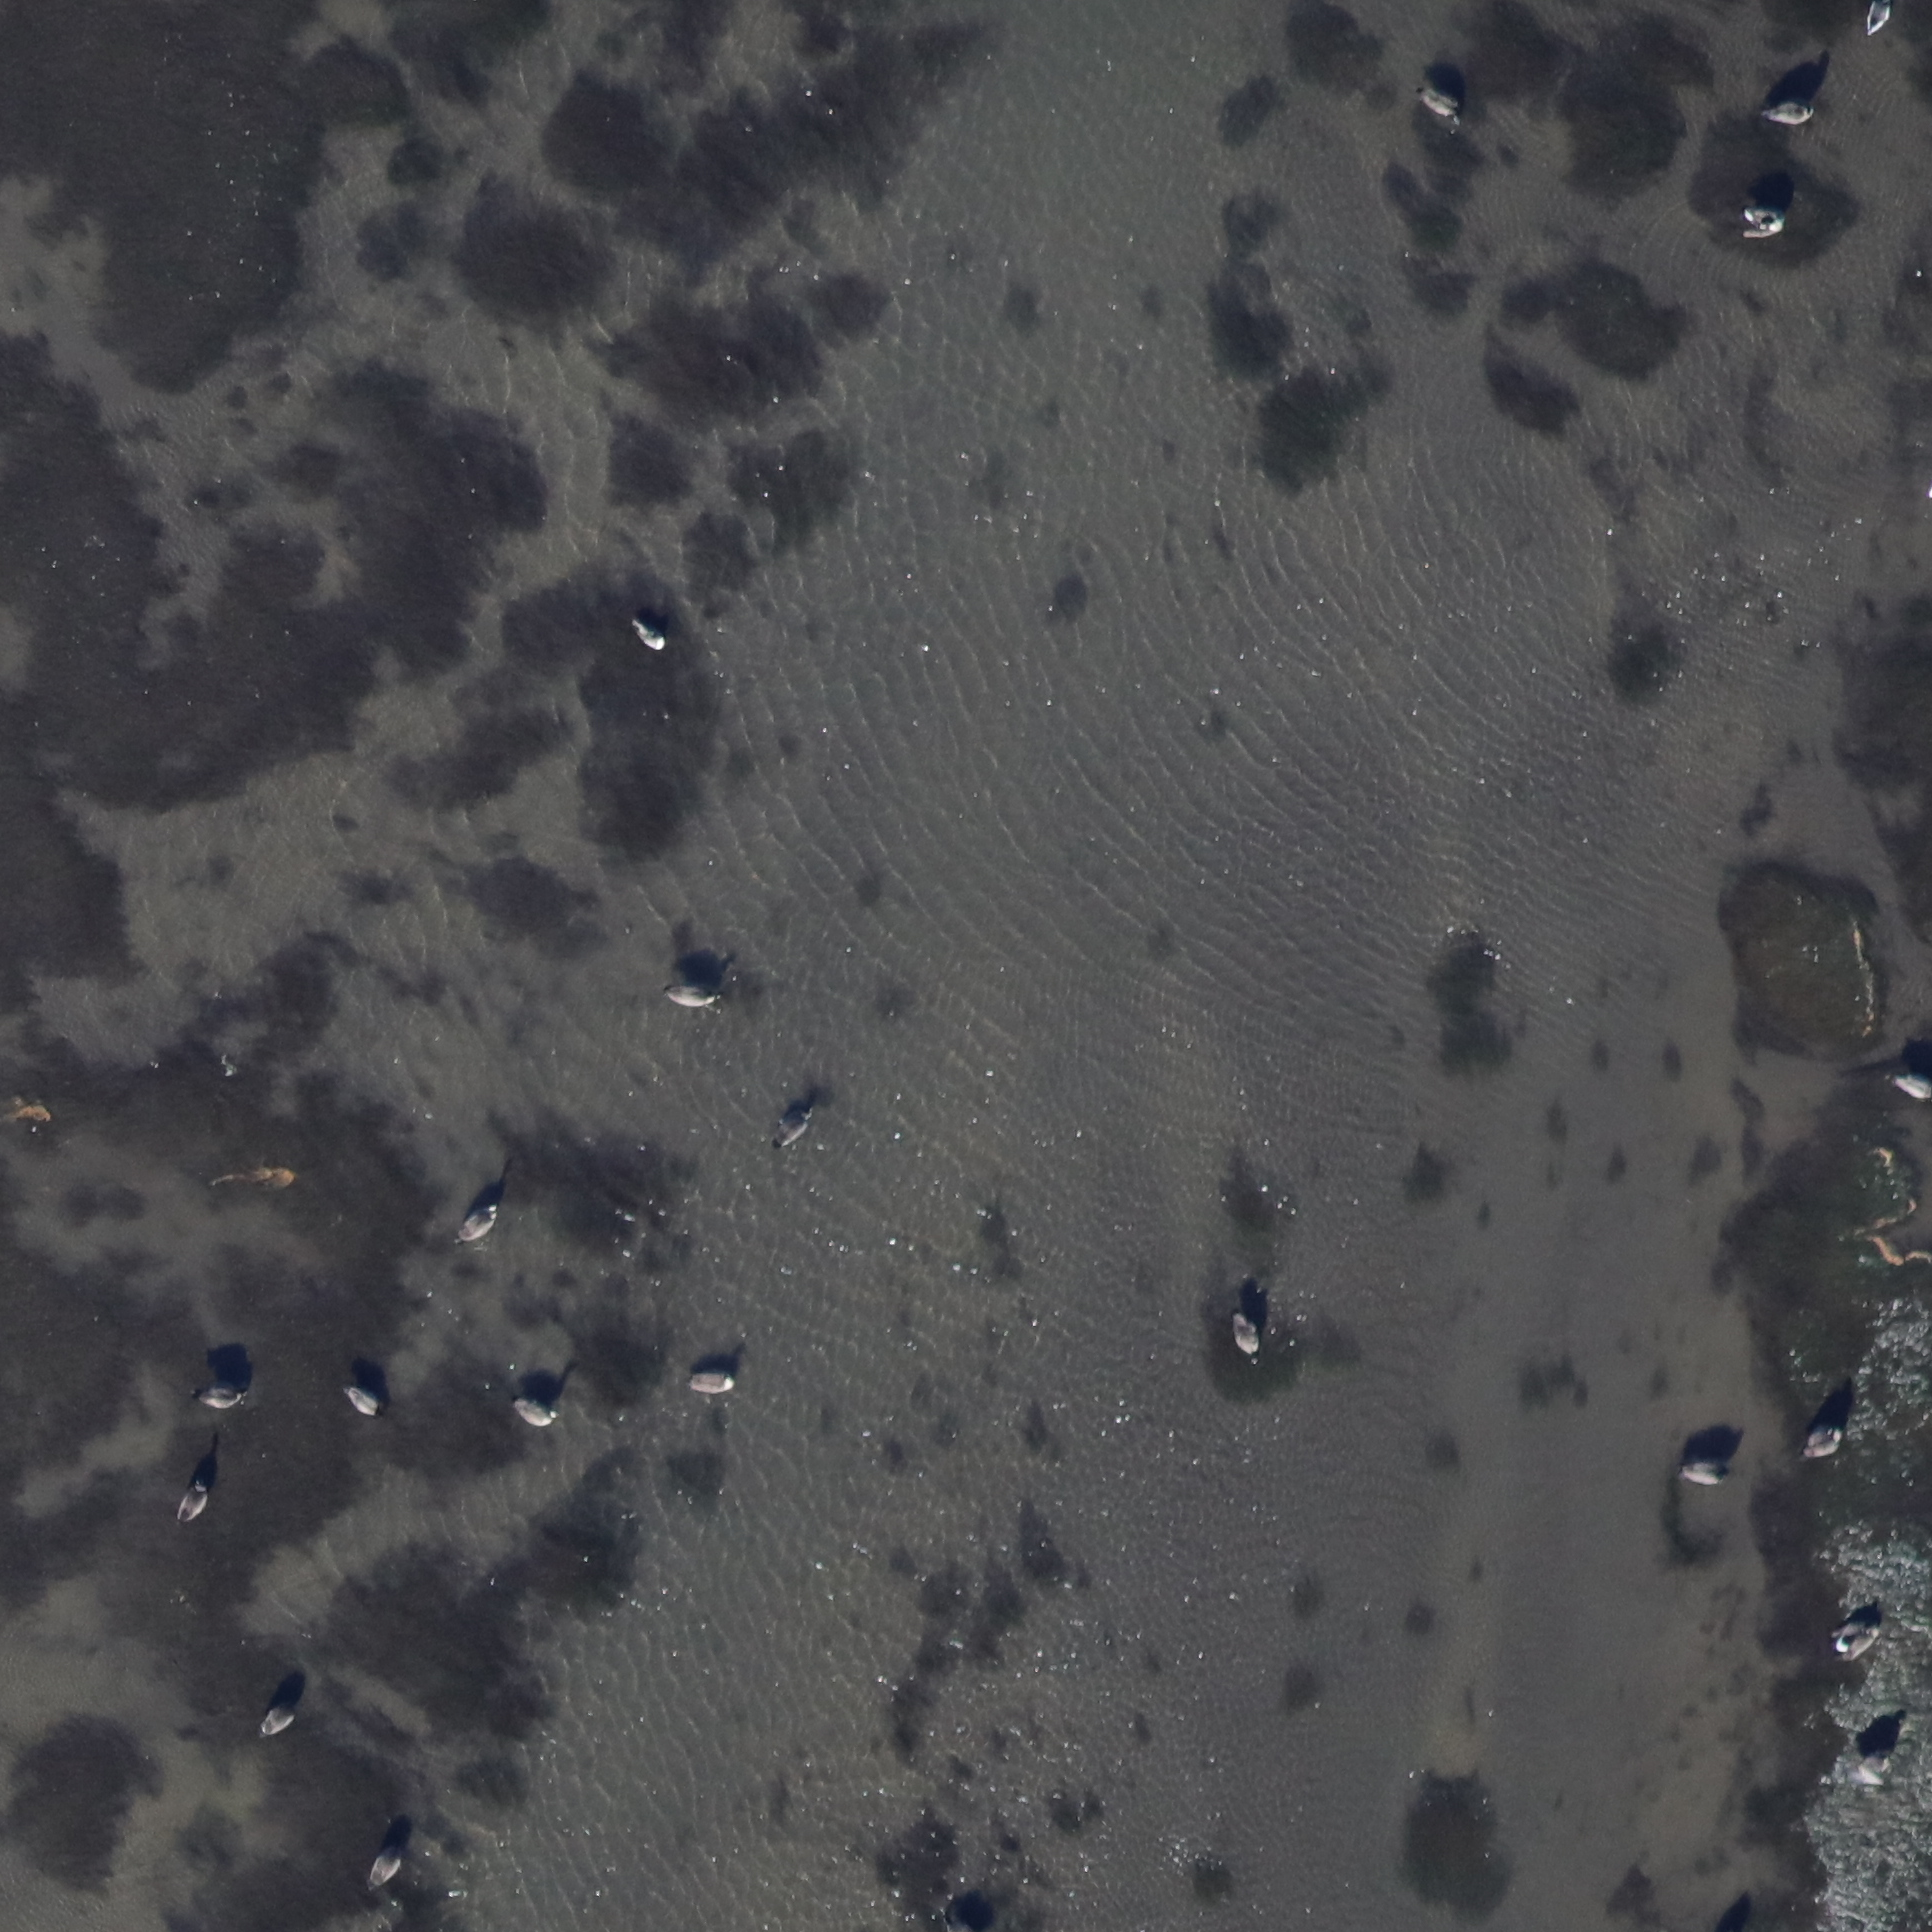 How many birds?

22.